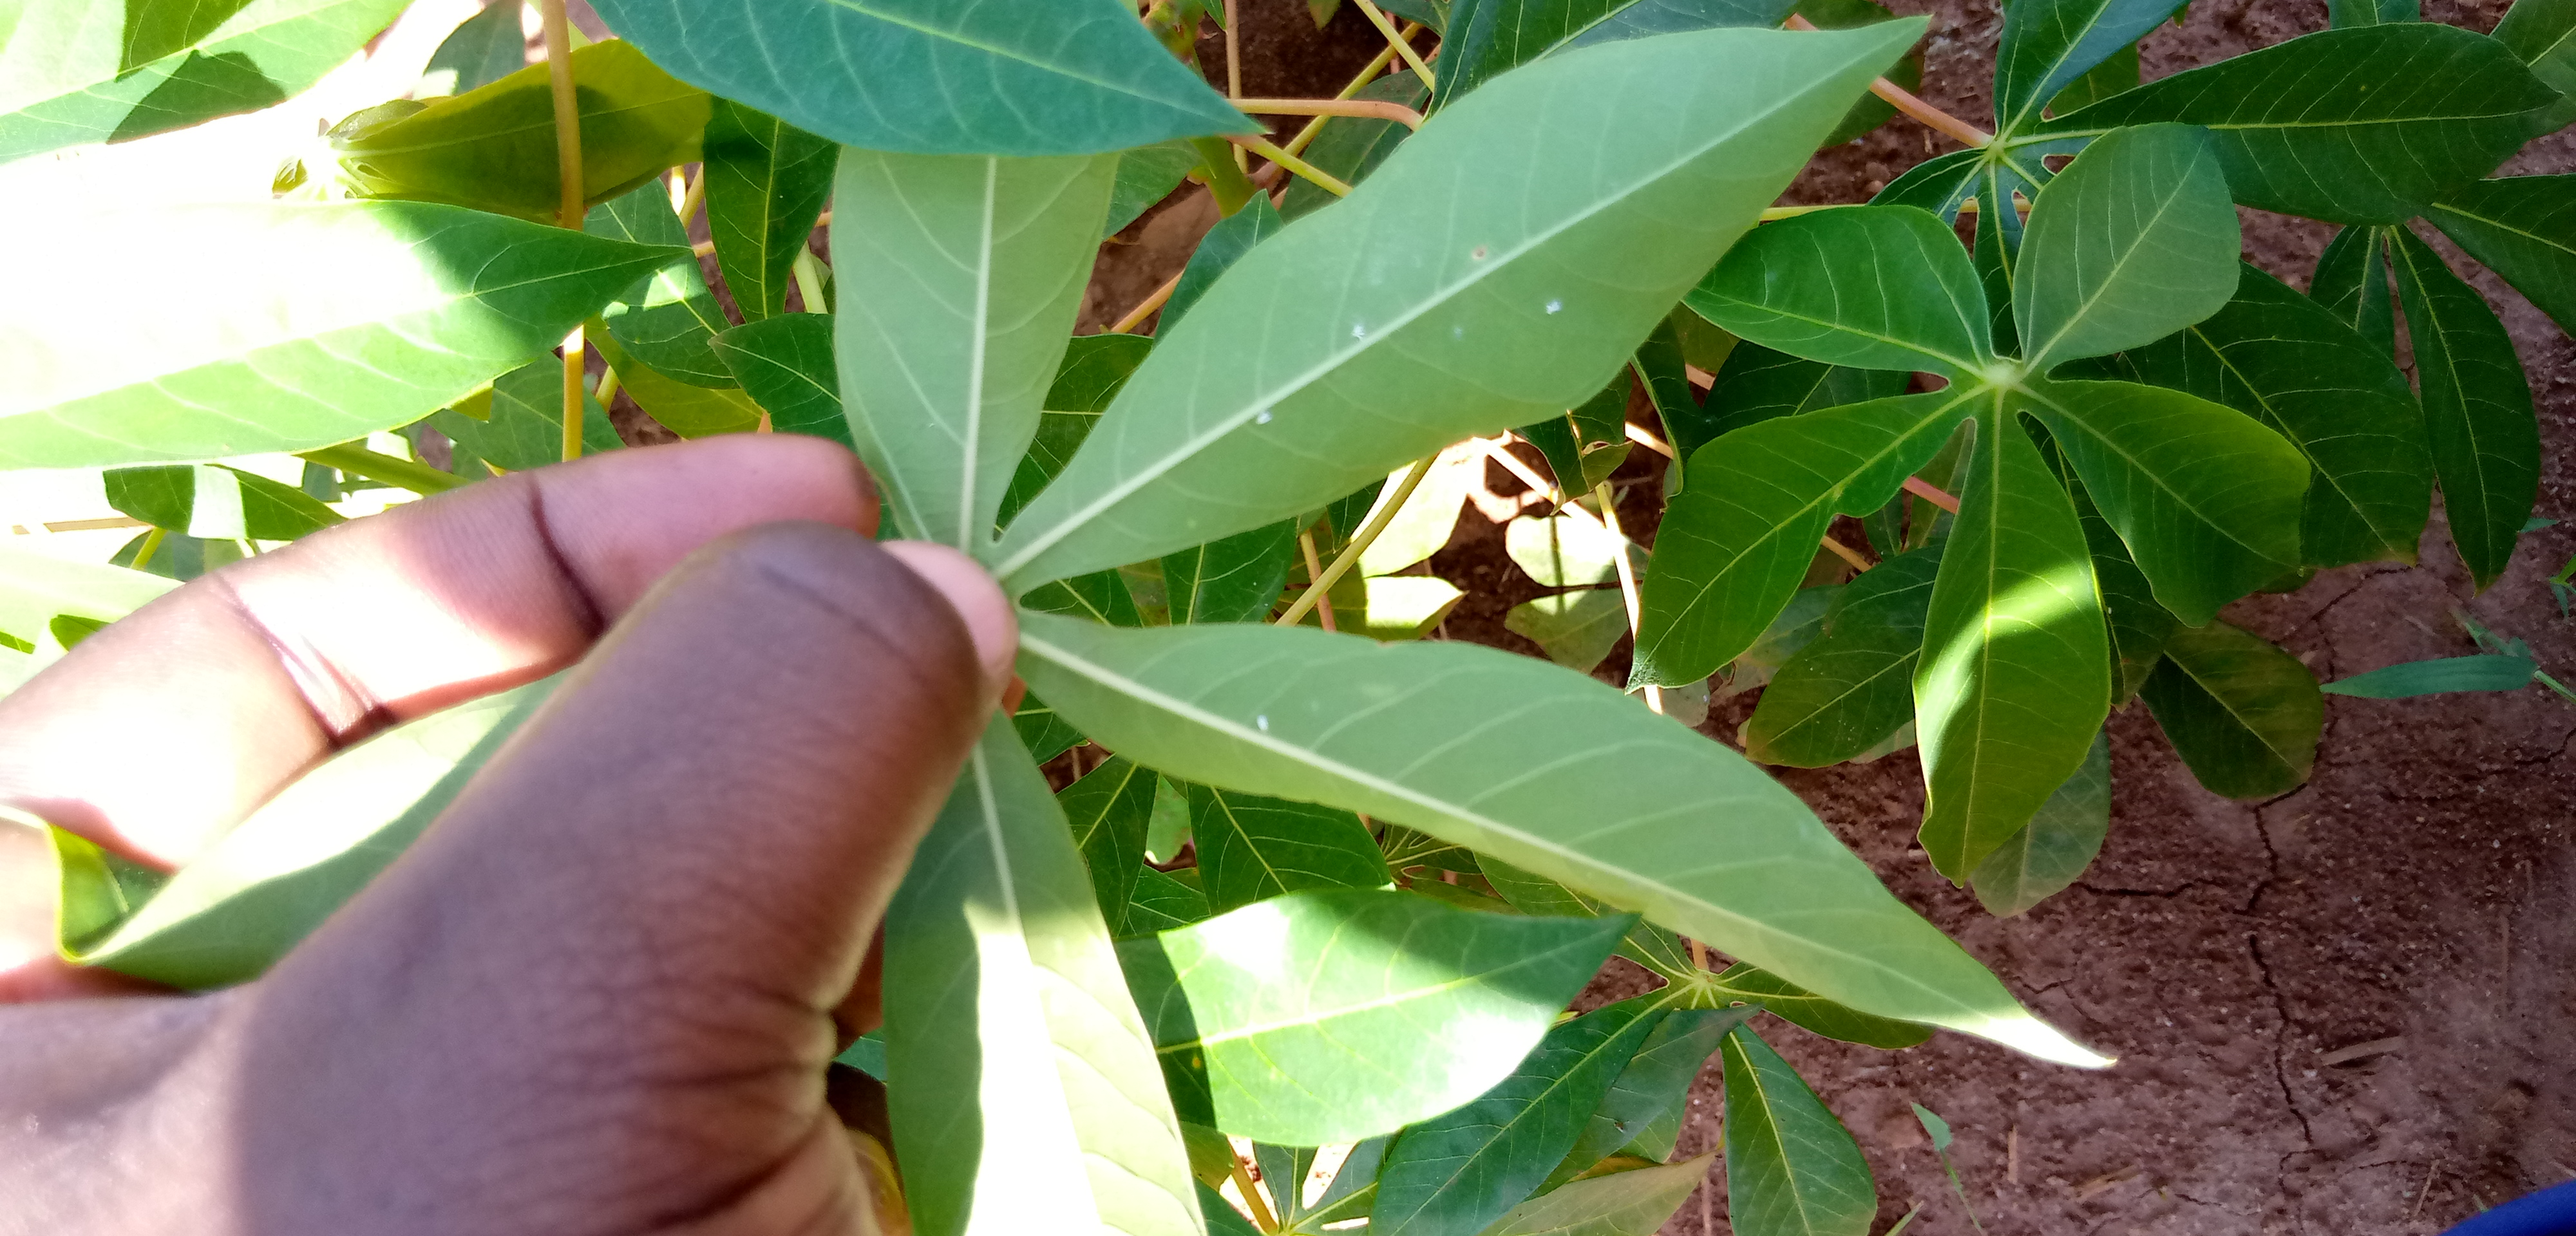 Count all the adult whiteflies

5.